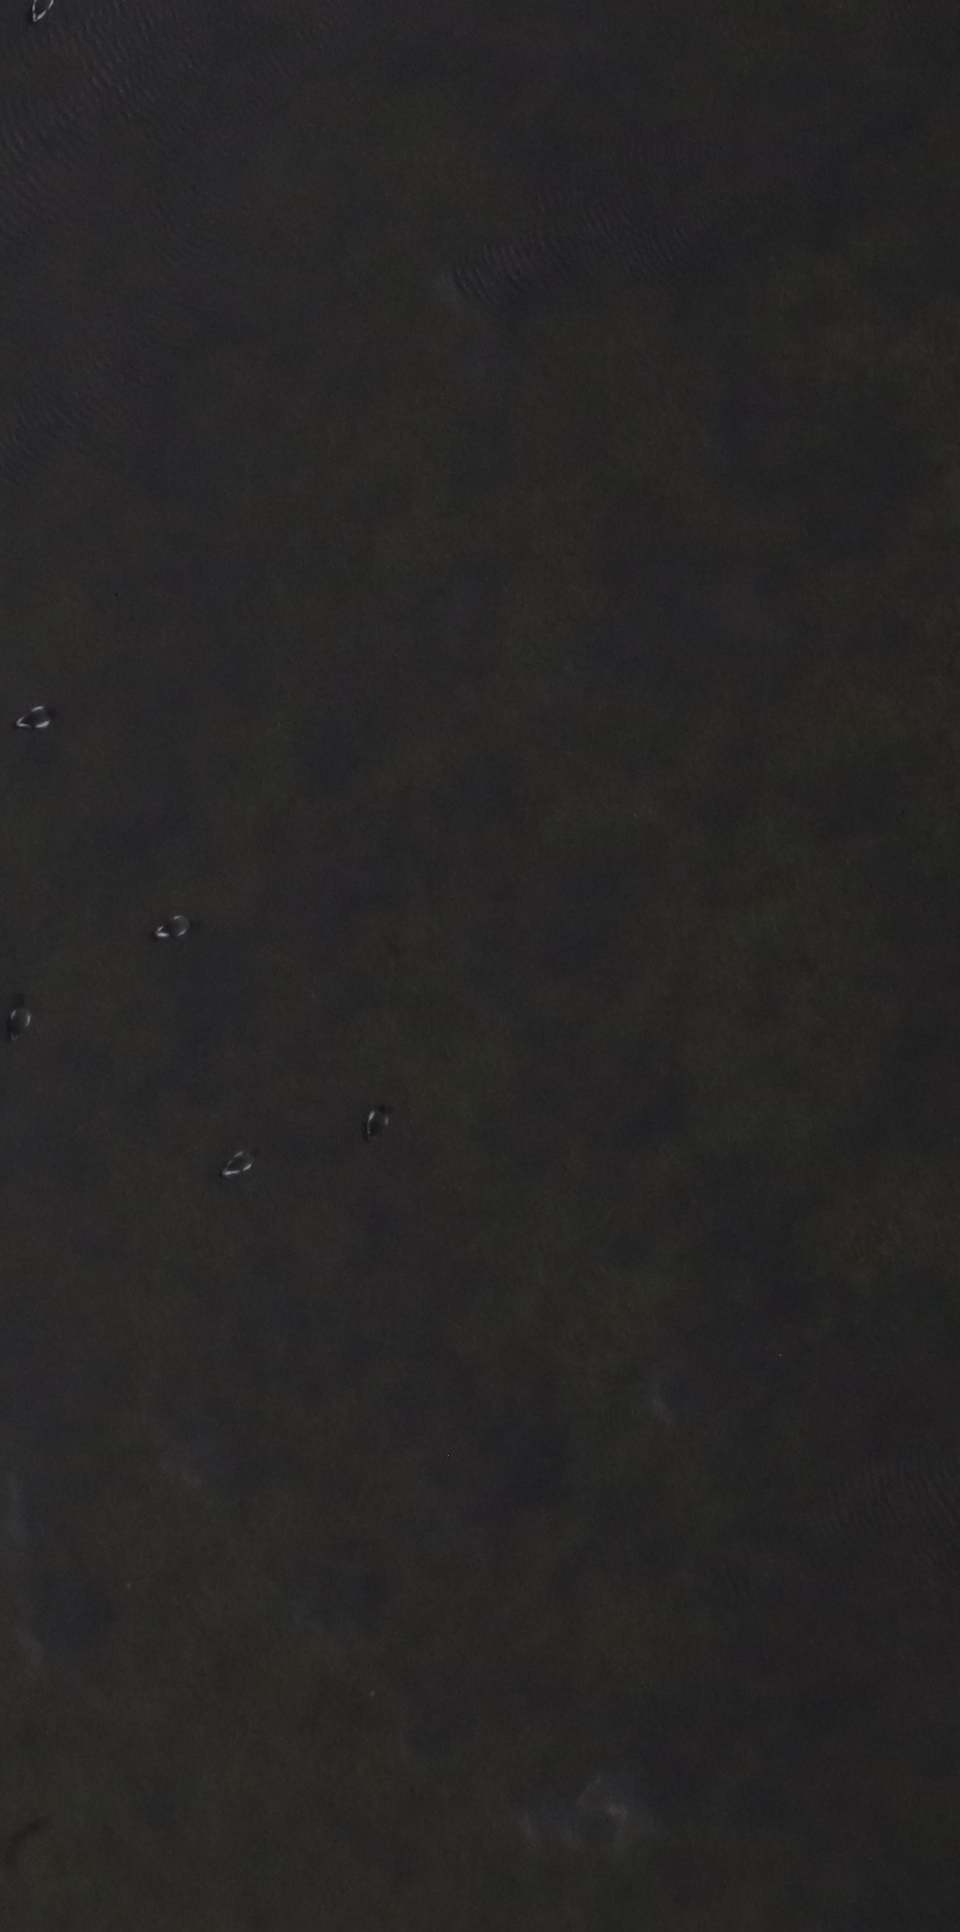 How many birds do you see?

6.